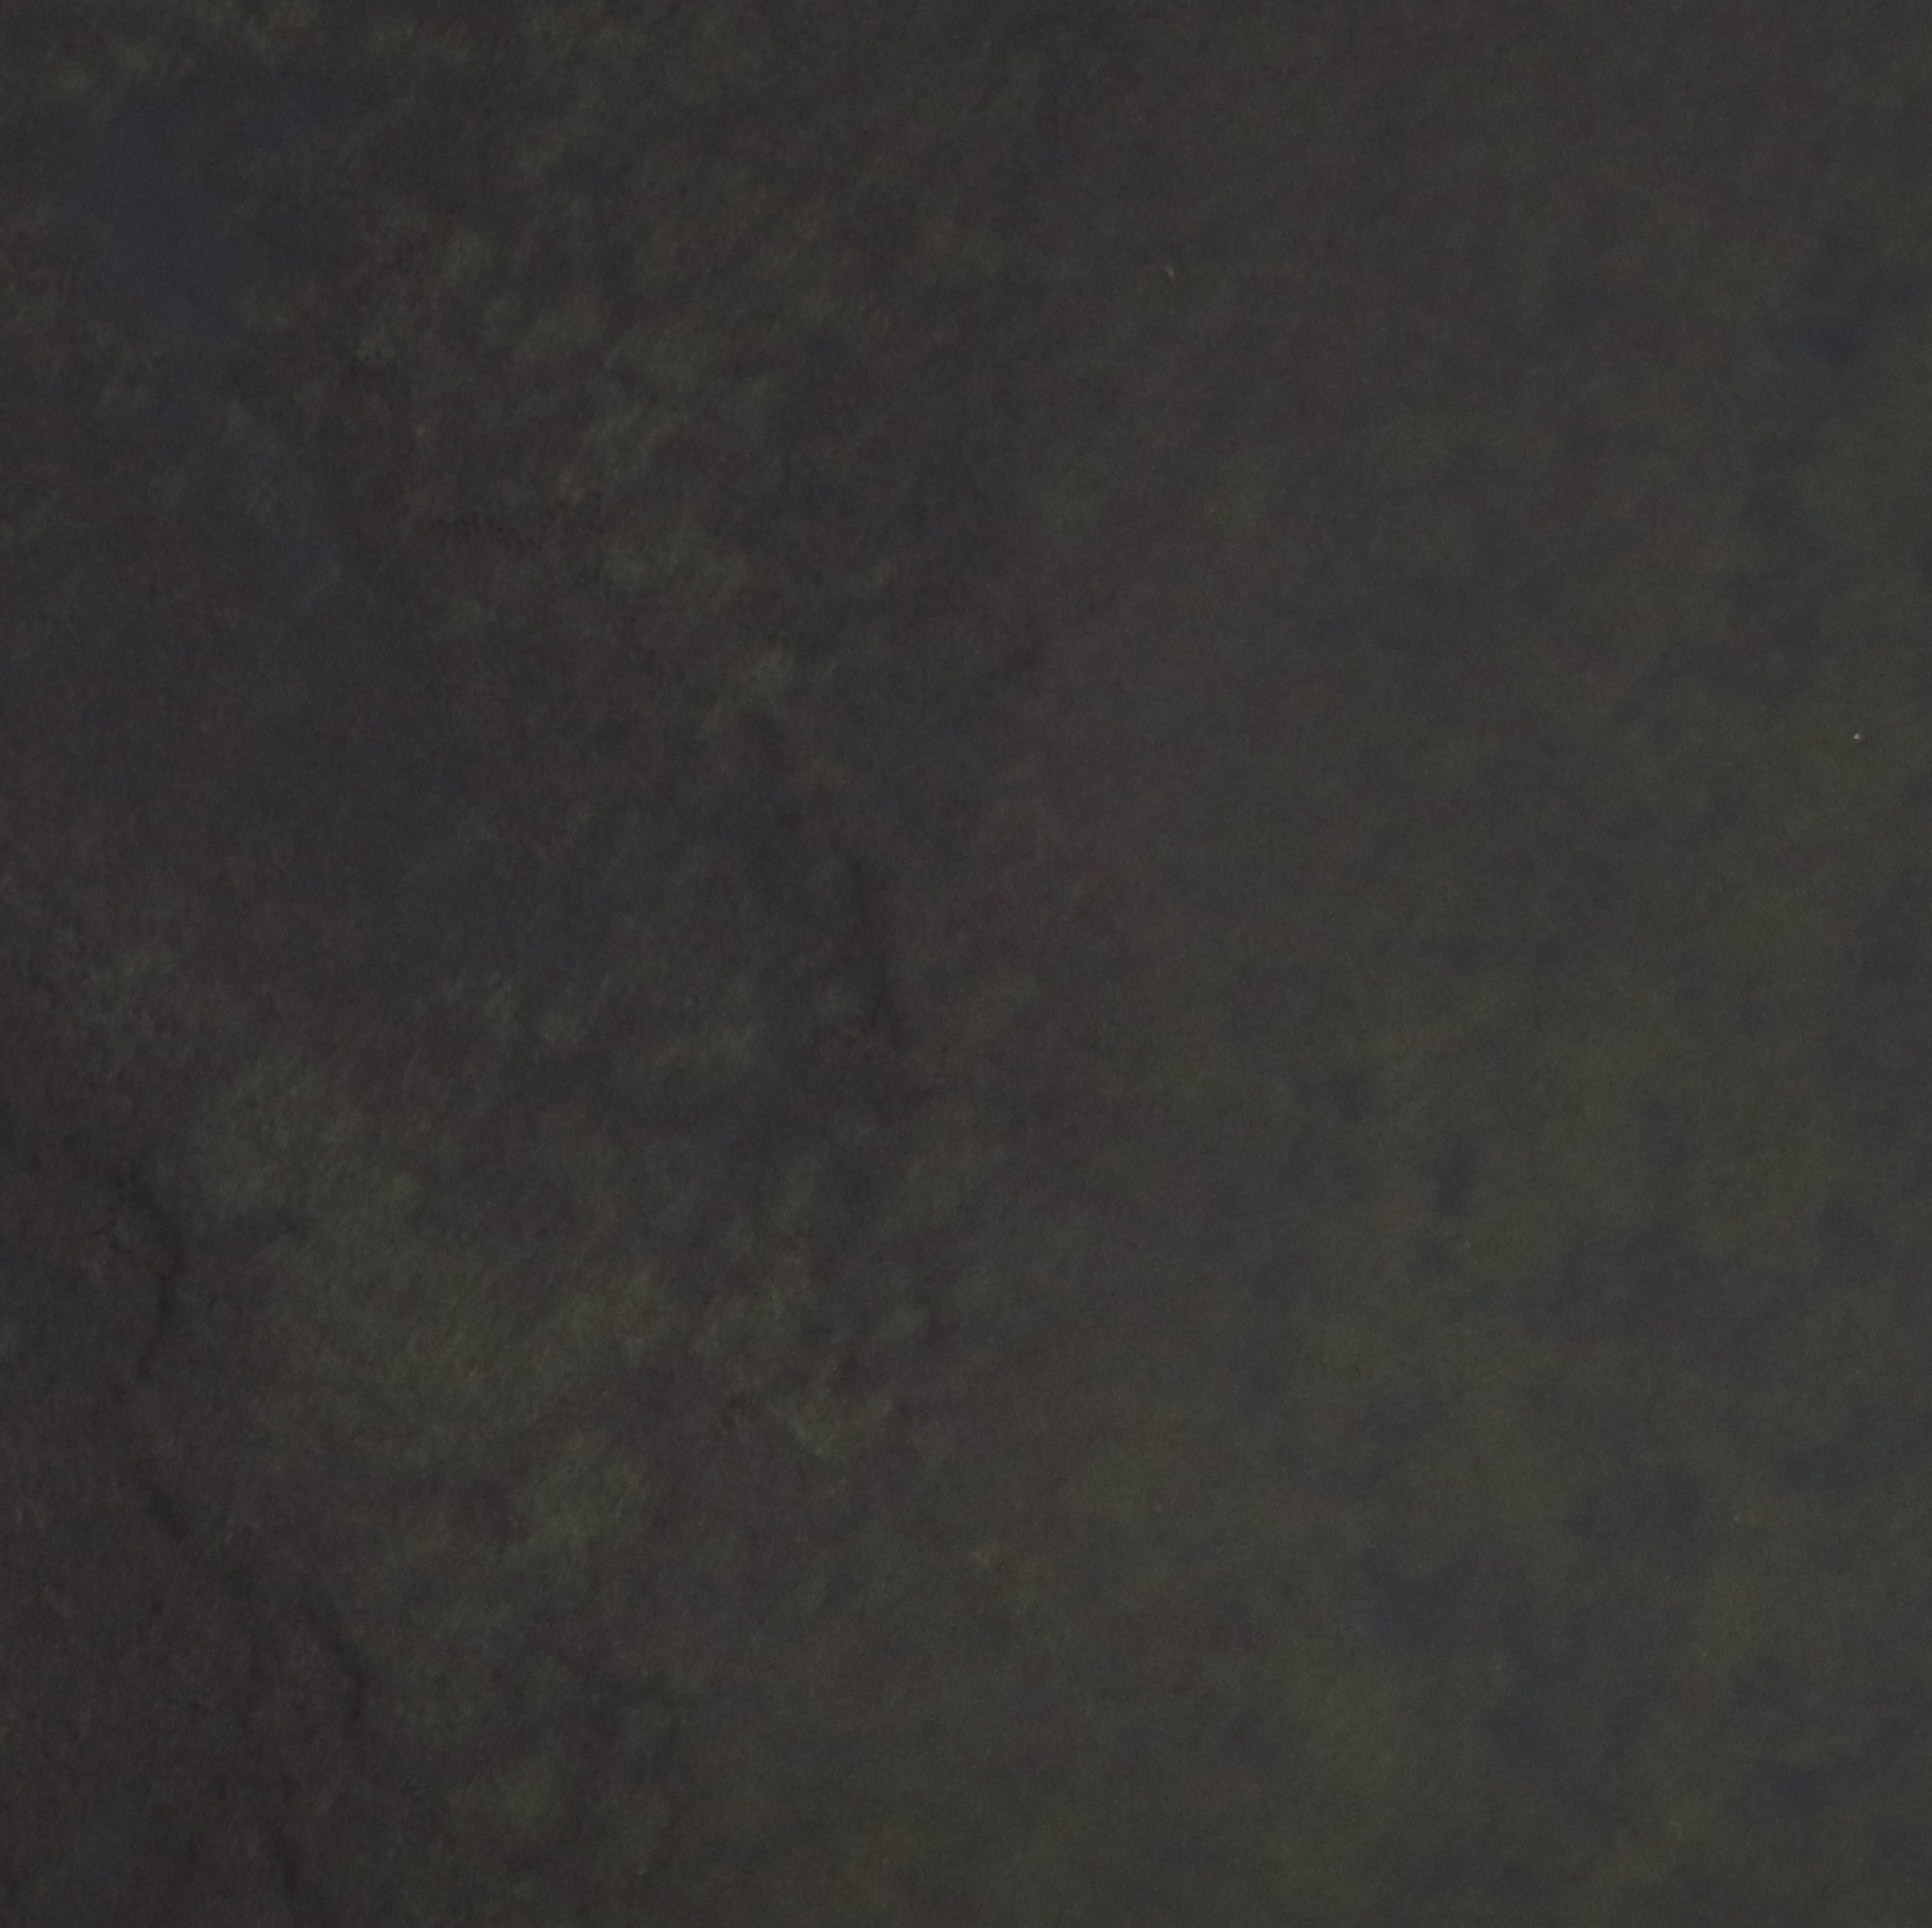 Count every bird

0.